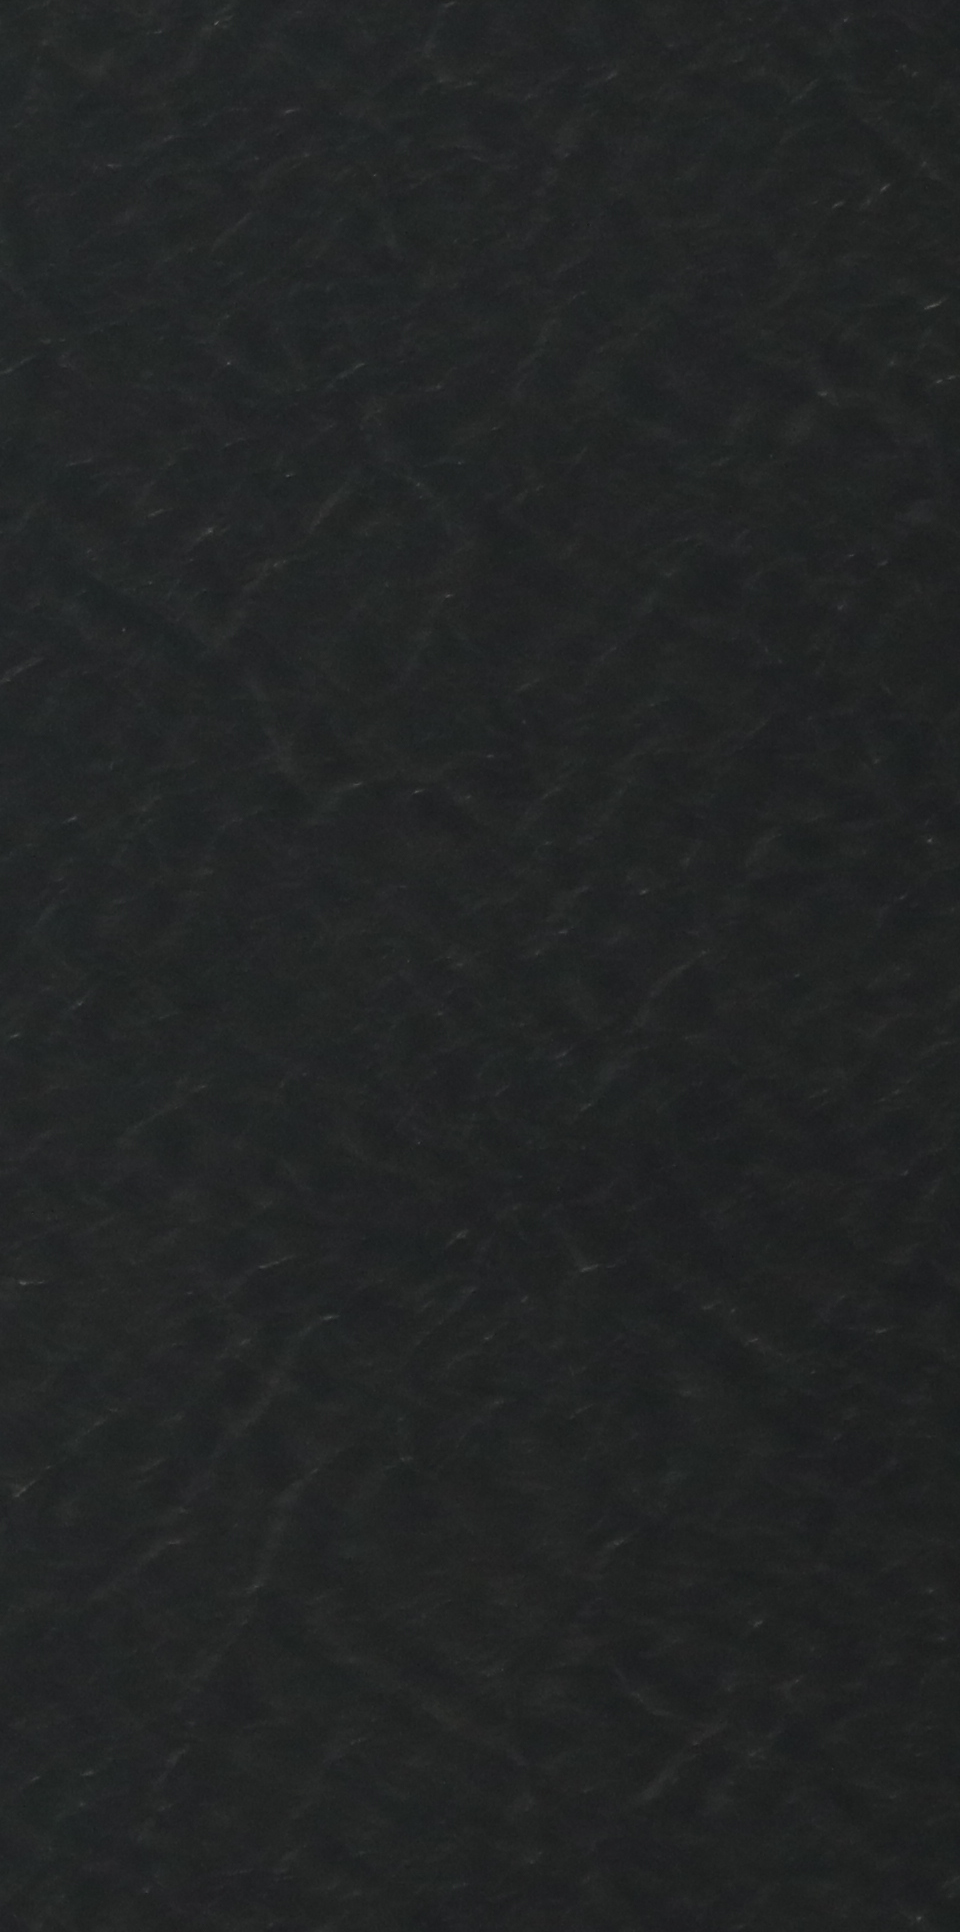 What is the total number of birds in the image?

0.